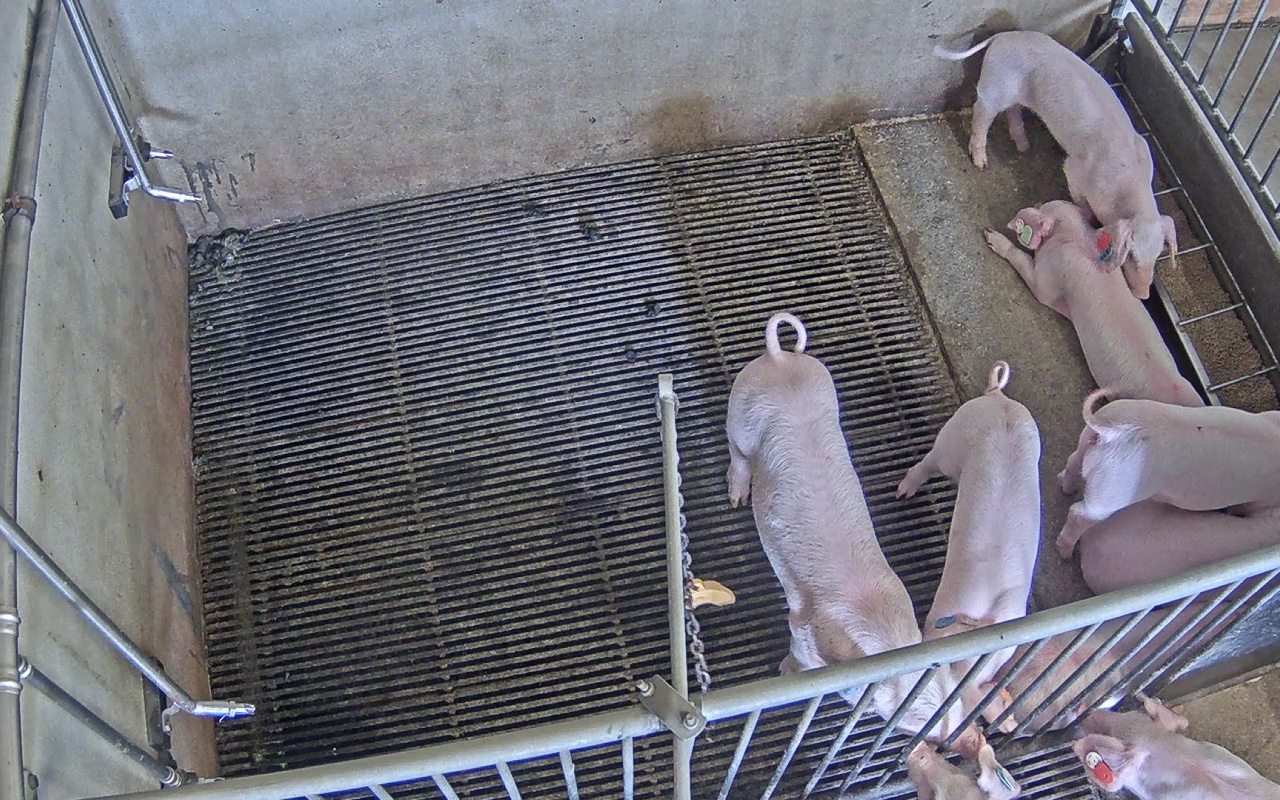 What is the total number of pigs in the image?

9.